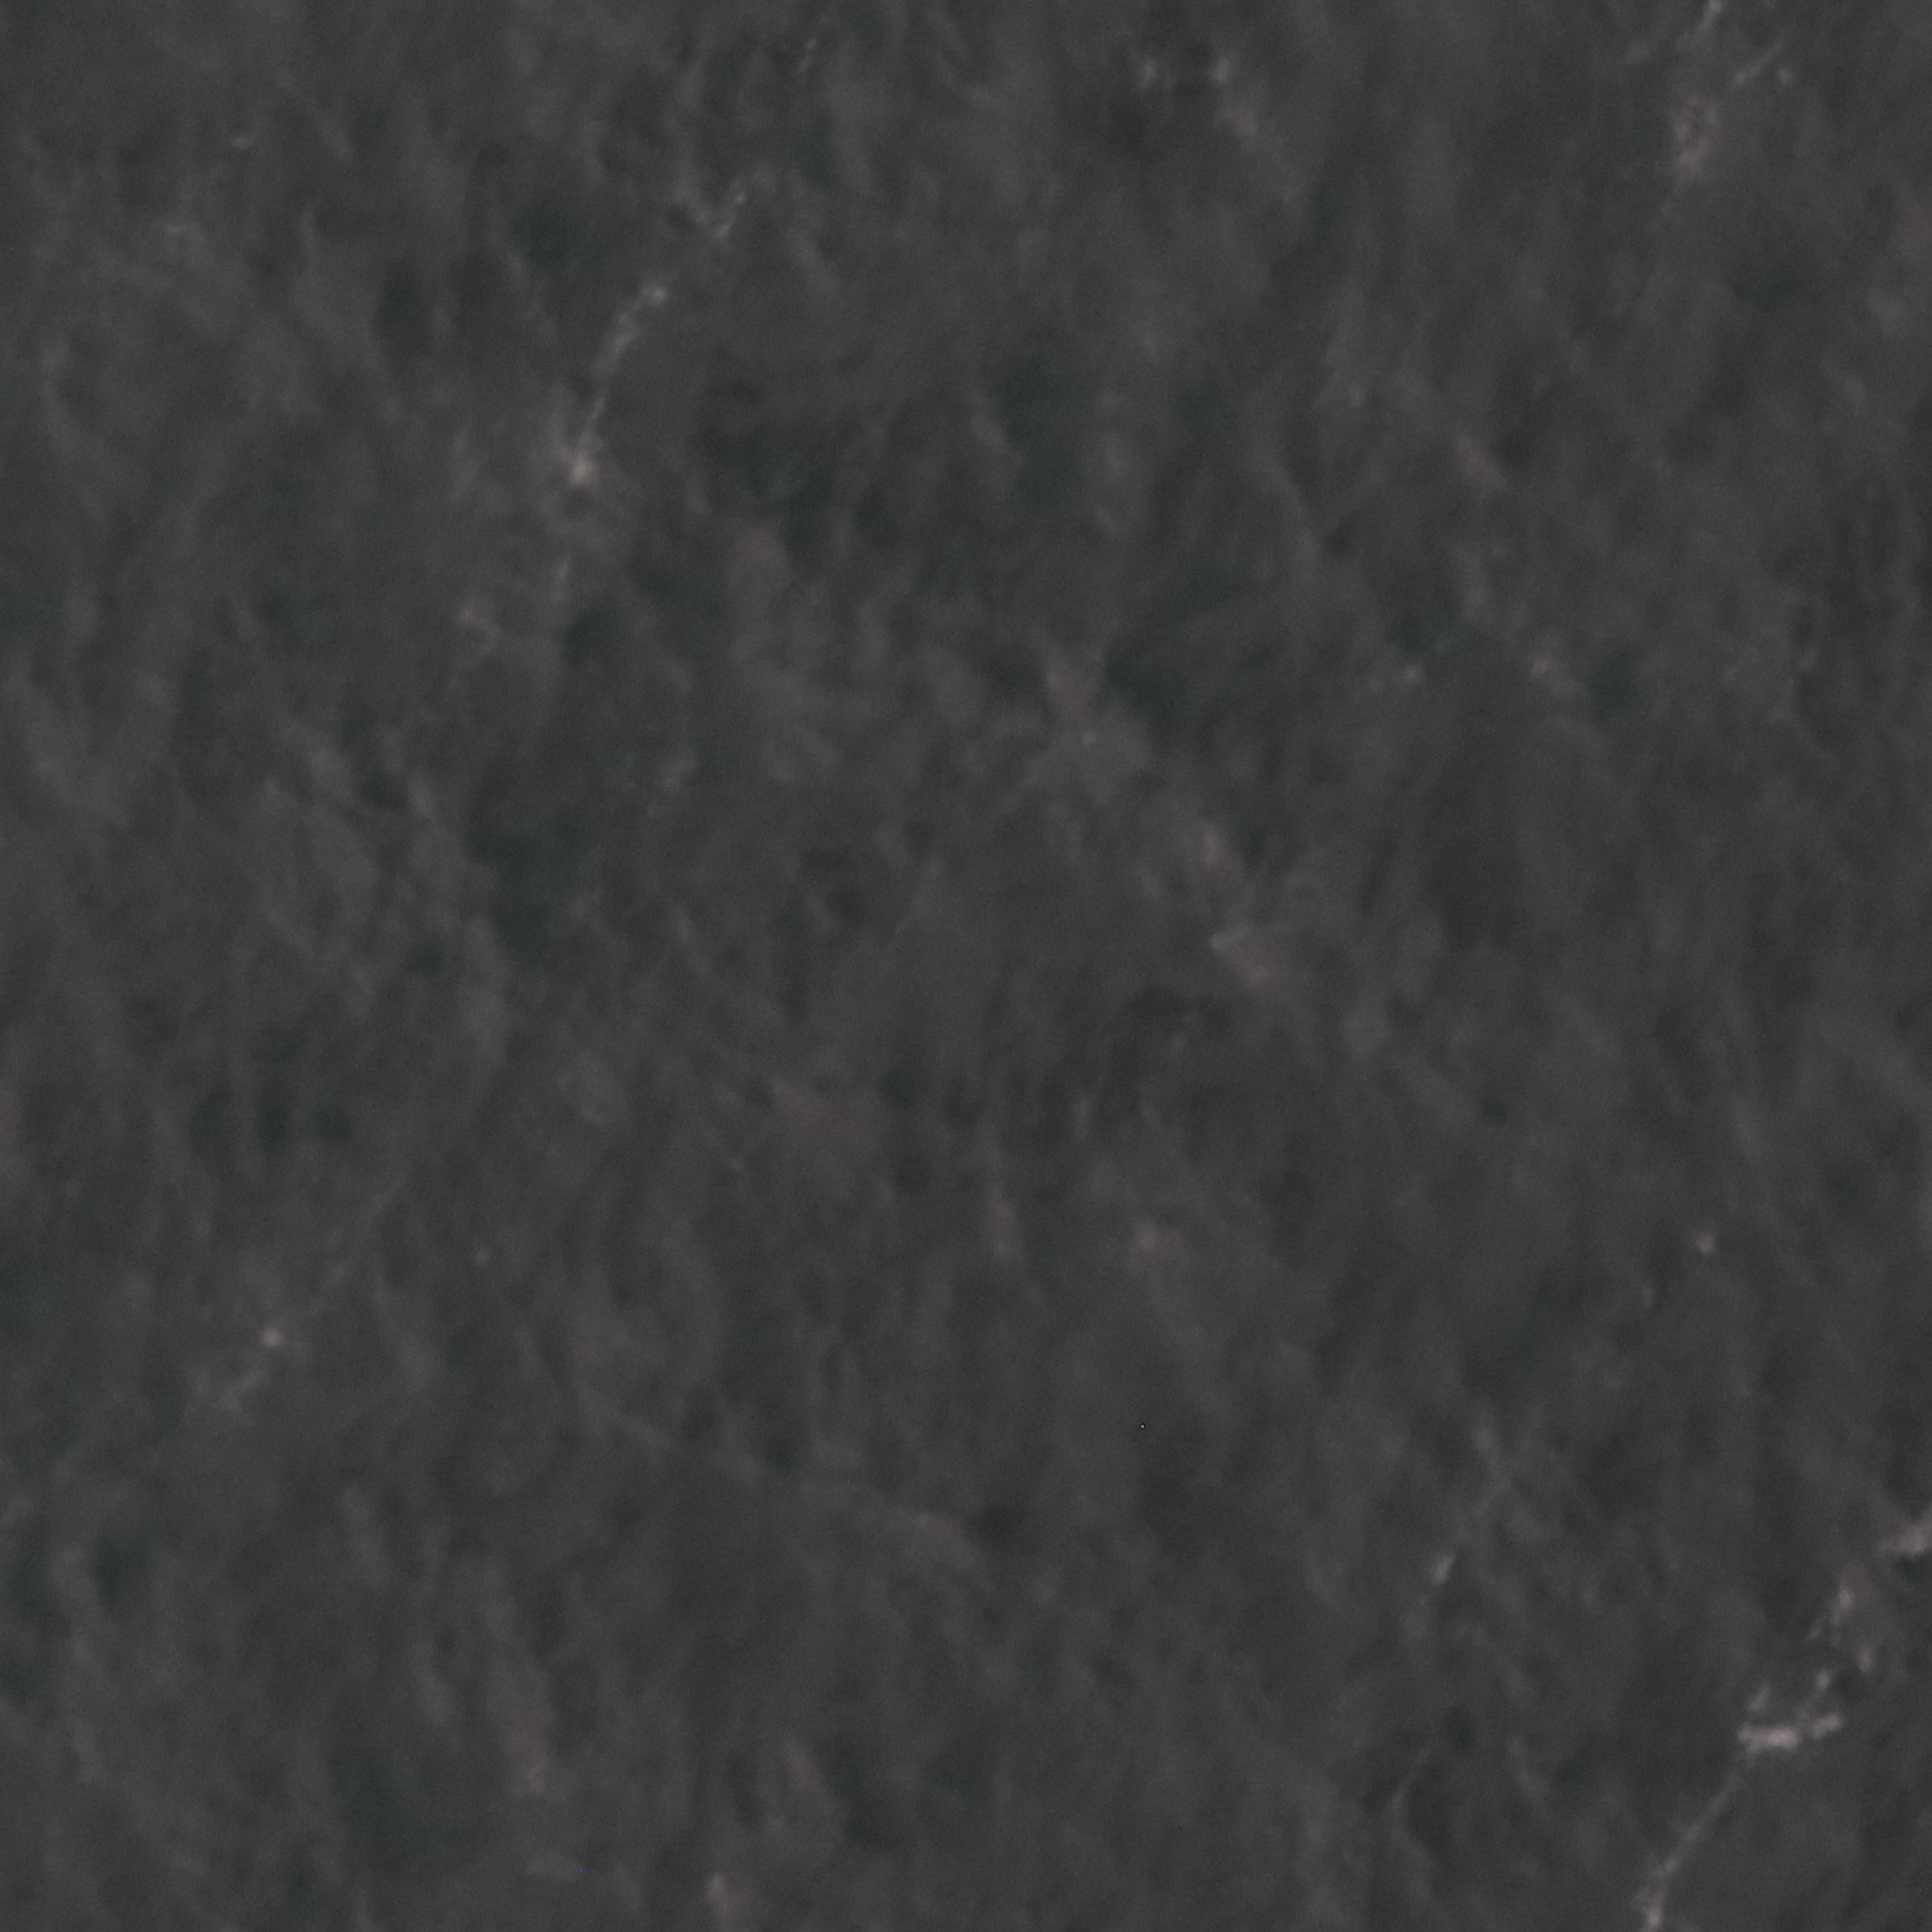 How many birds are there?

0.